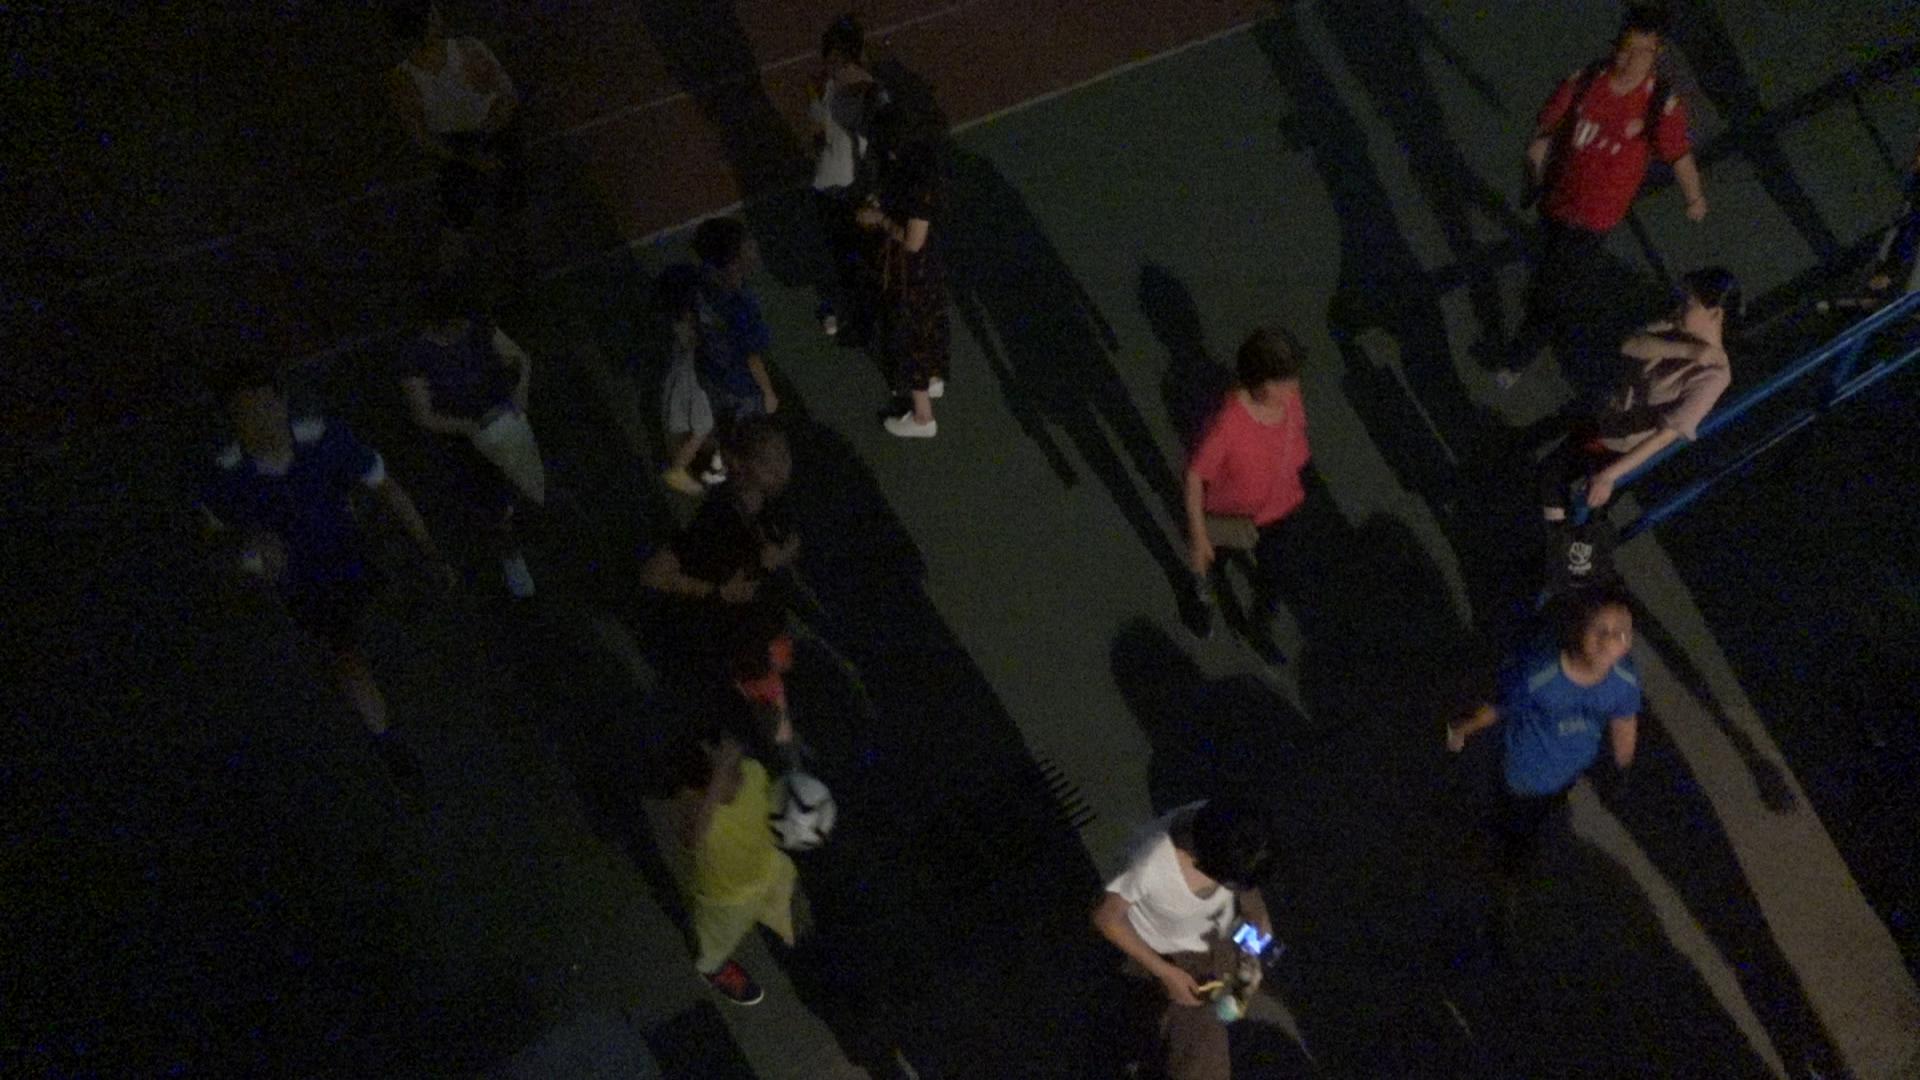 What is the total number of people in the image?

15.